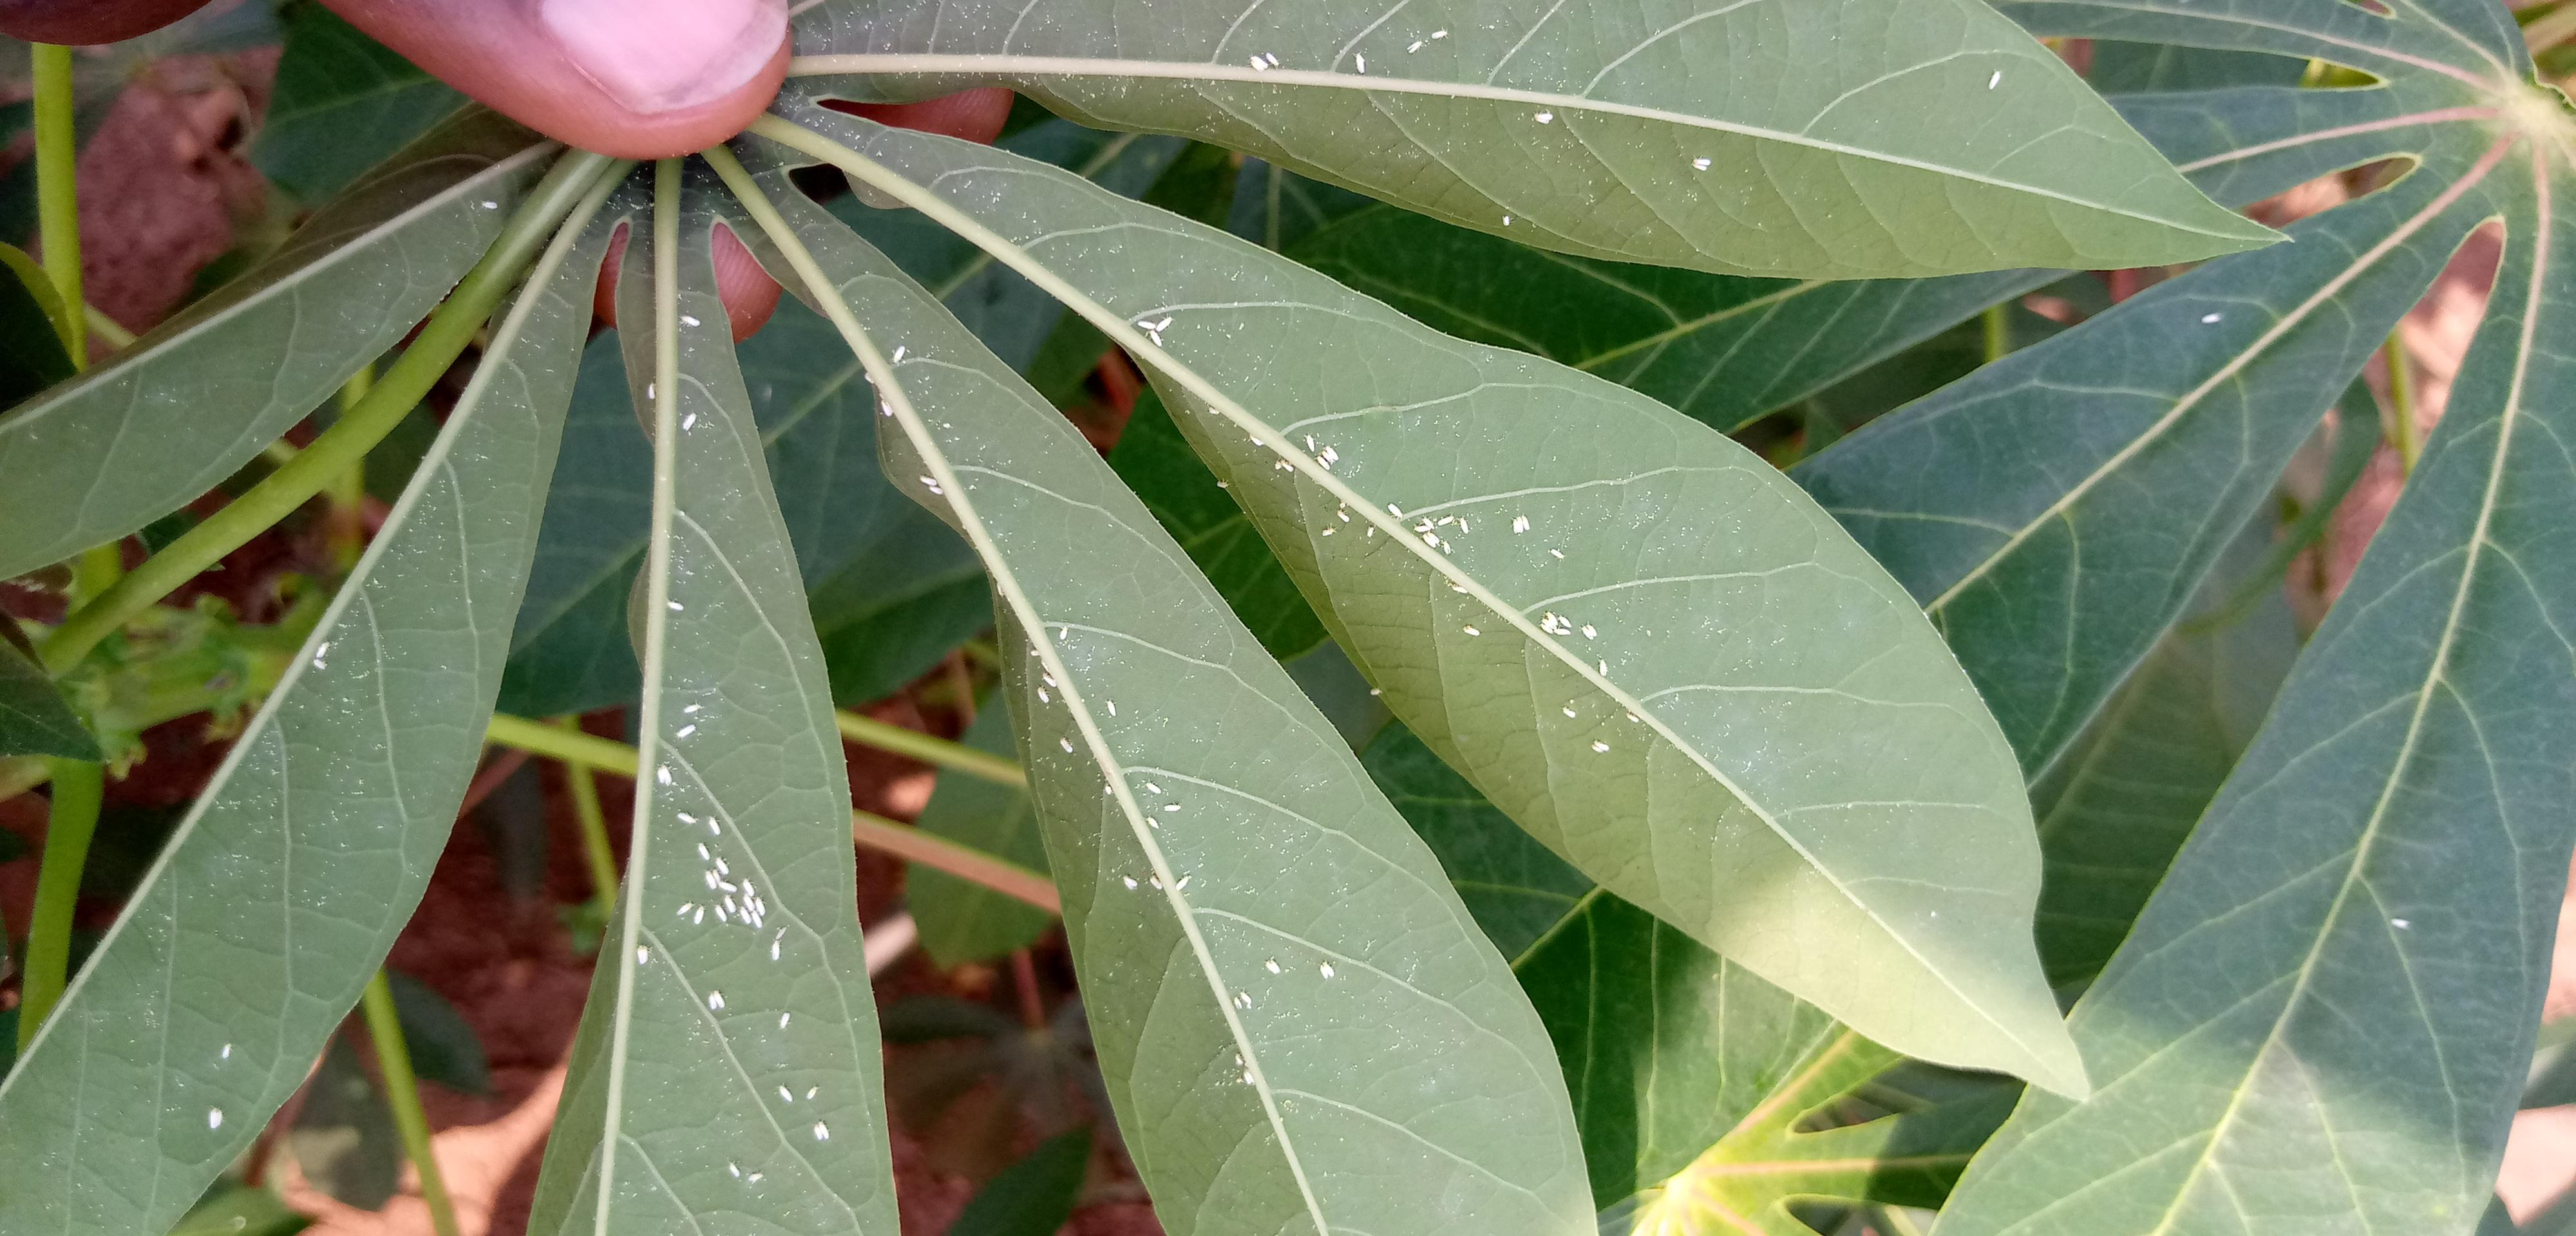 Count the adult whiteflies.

119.